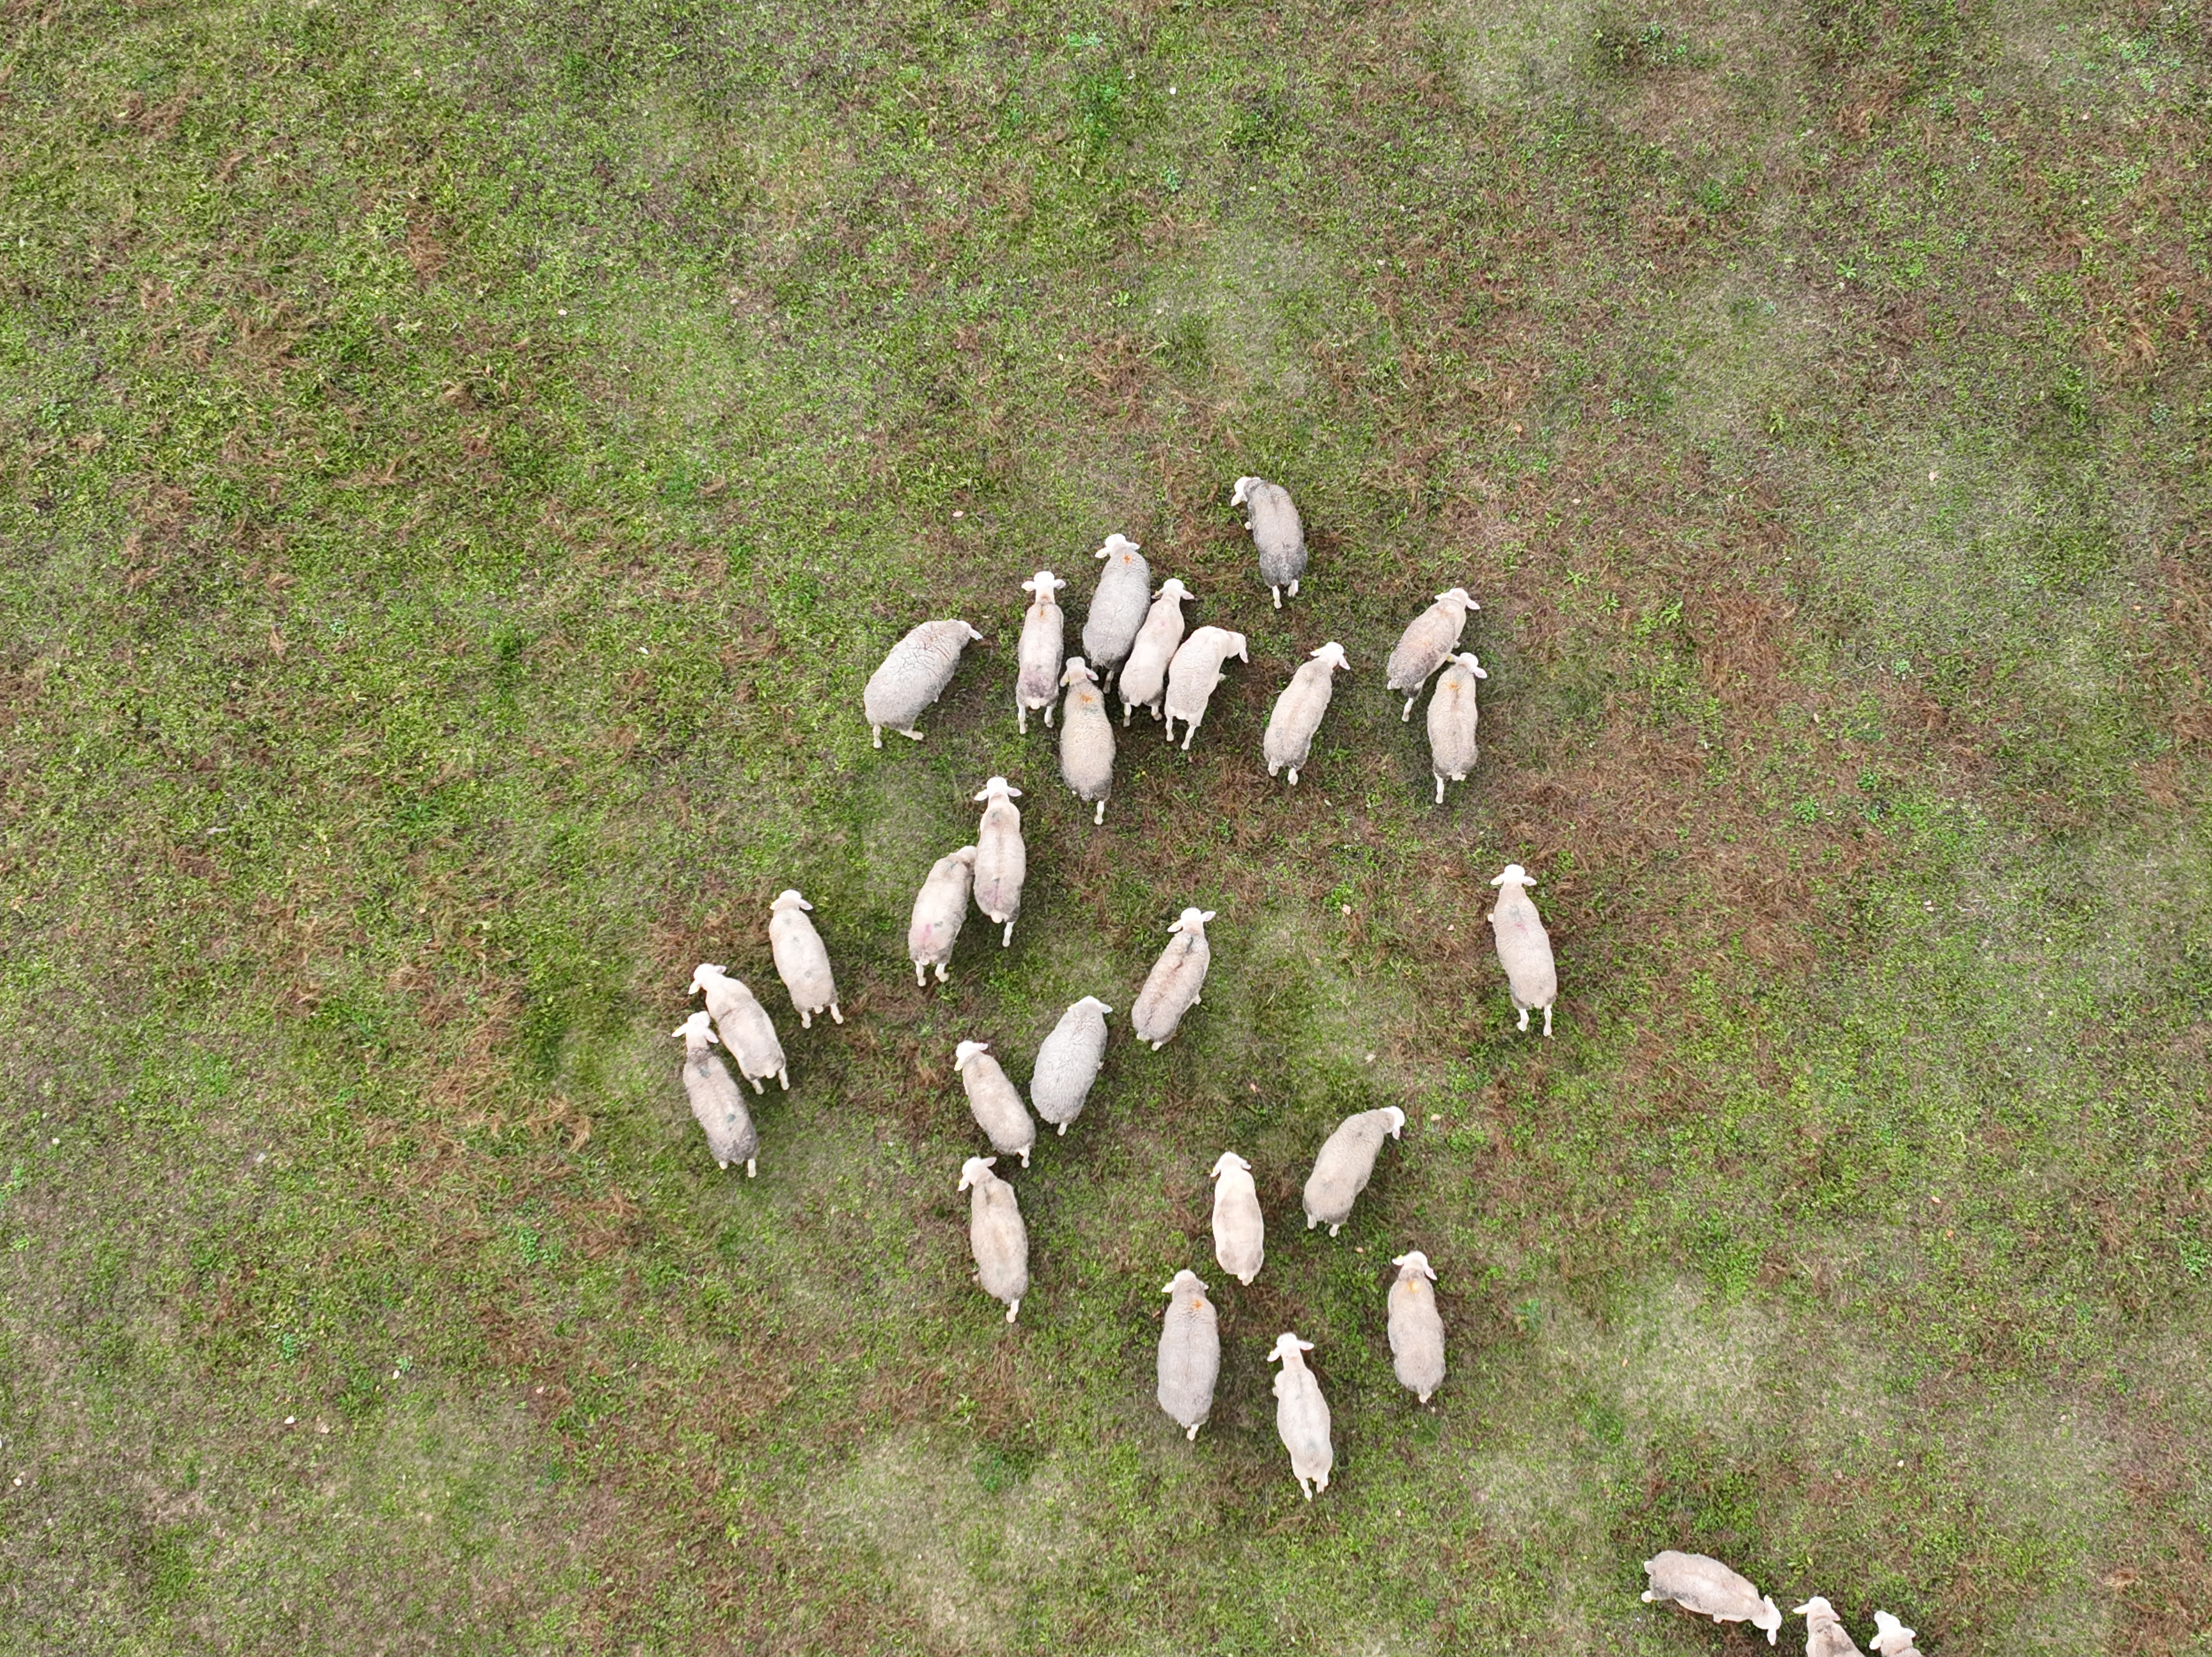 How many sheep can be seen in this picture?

28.